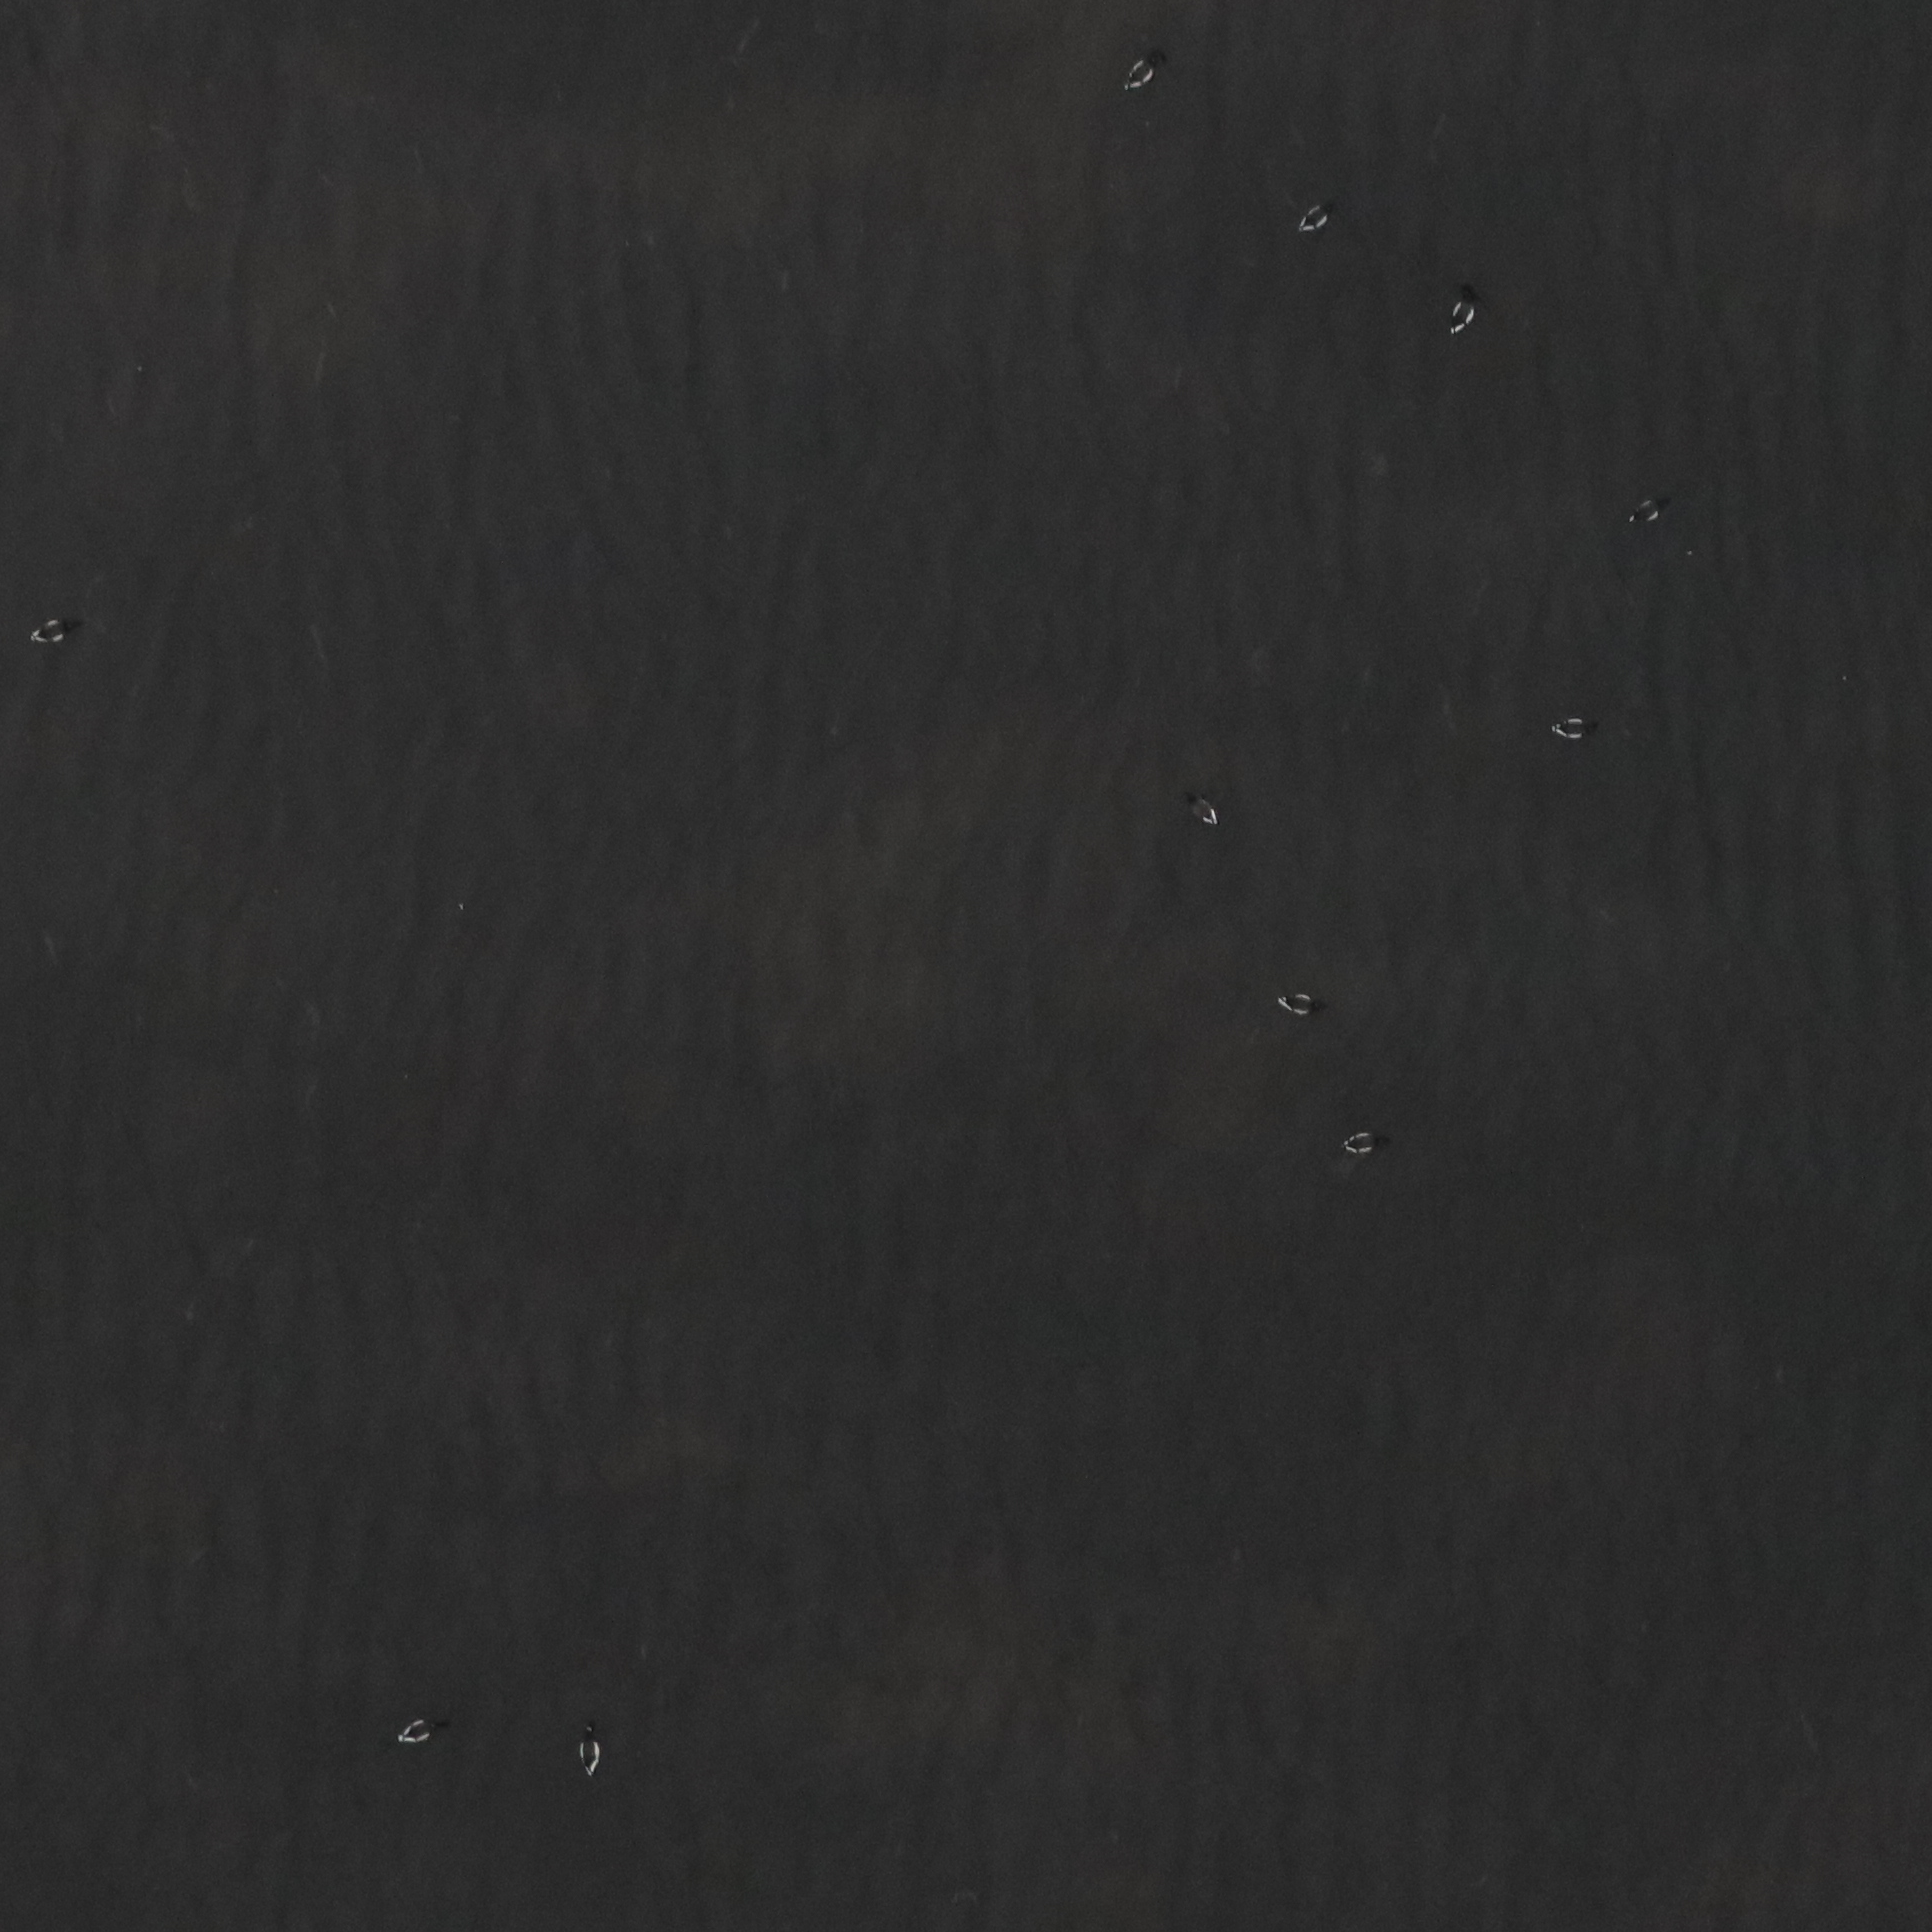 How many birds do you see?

11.